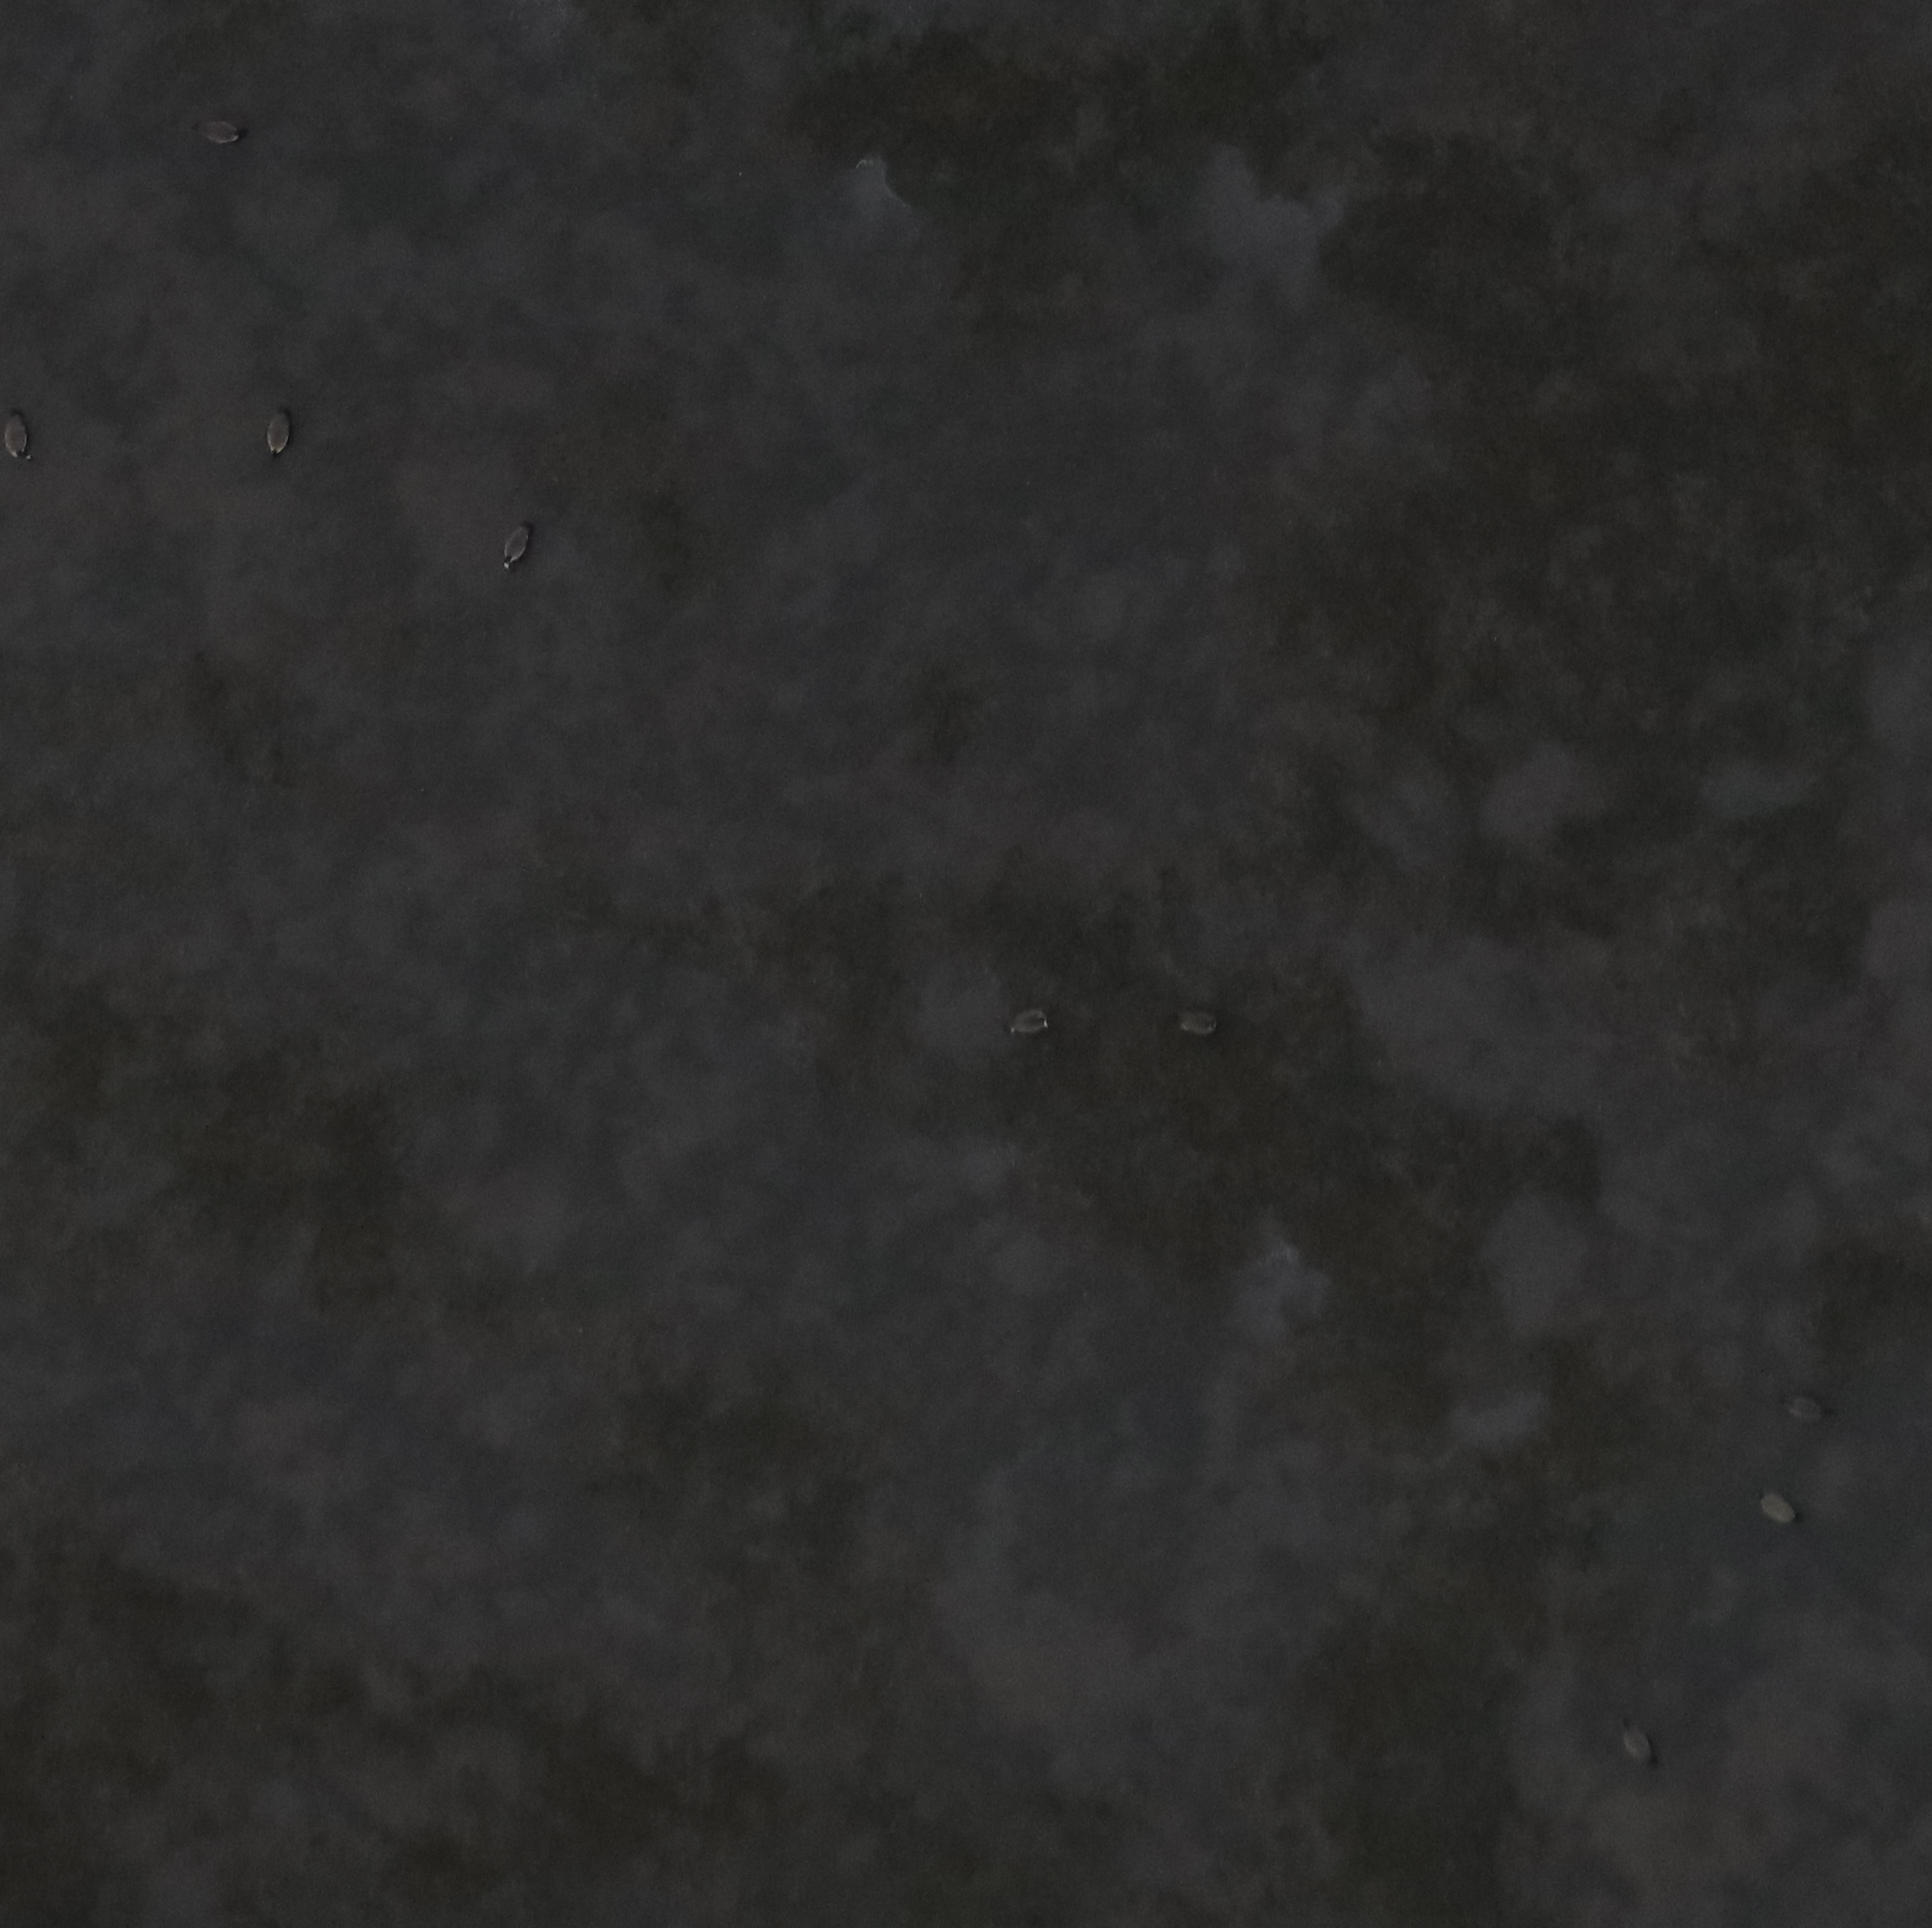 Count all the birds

9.